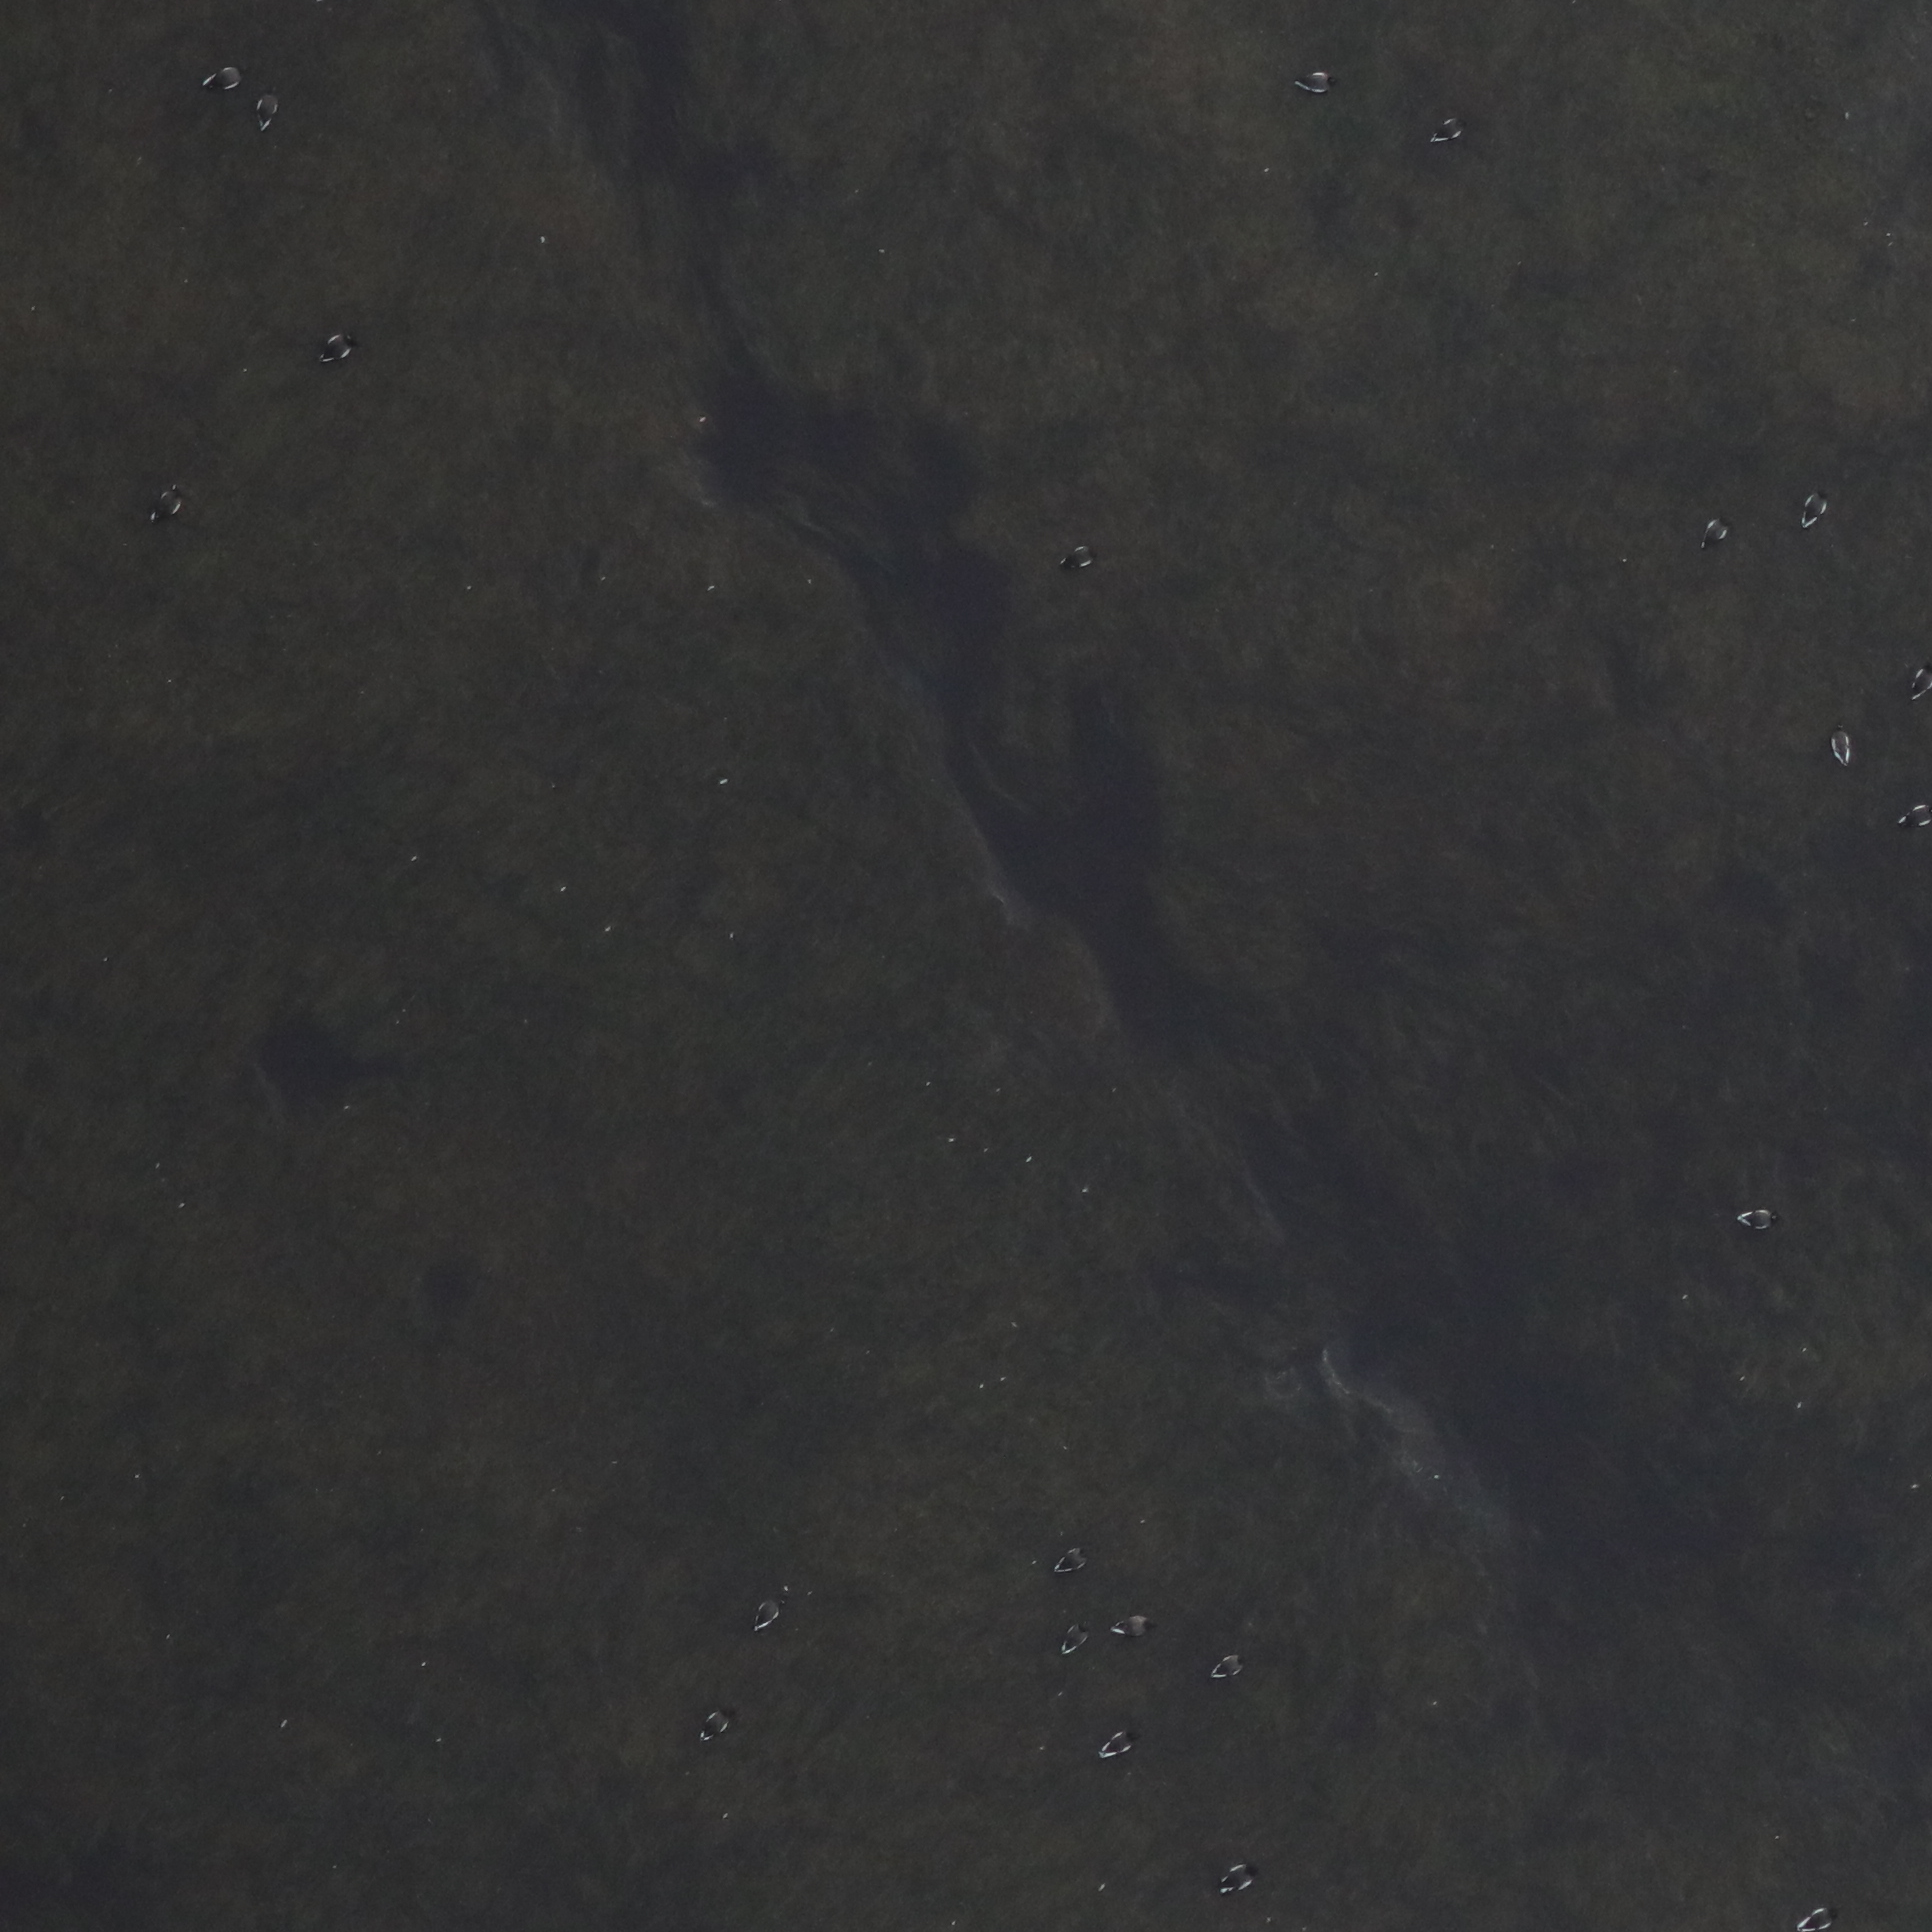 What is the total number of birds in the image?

22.